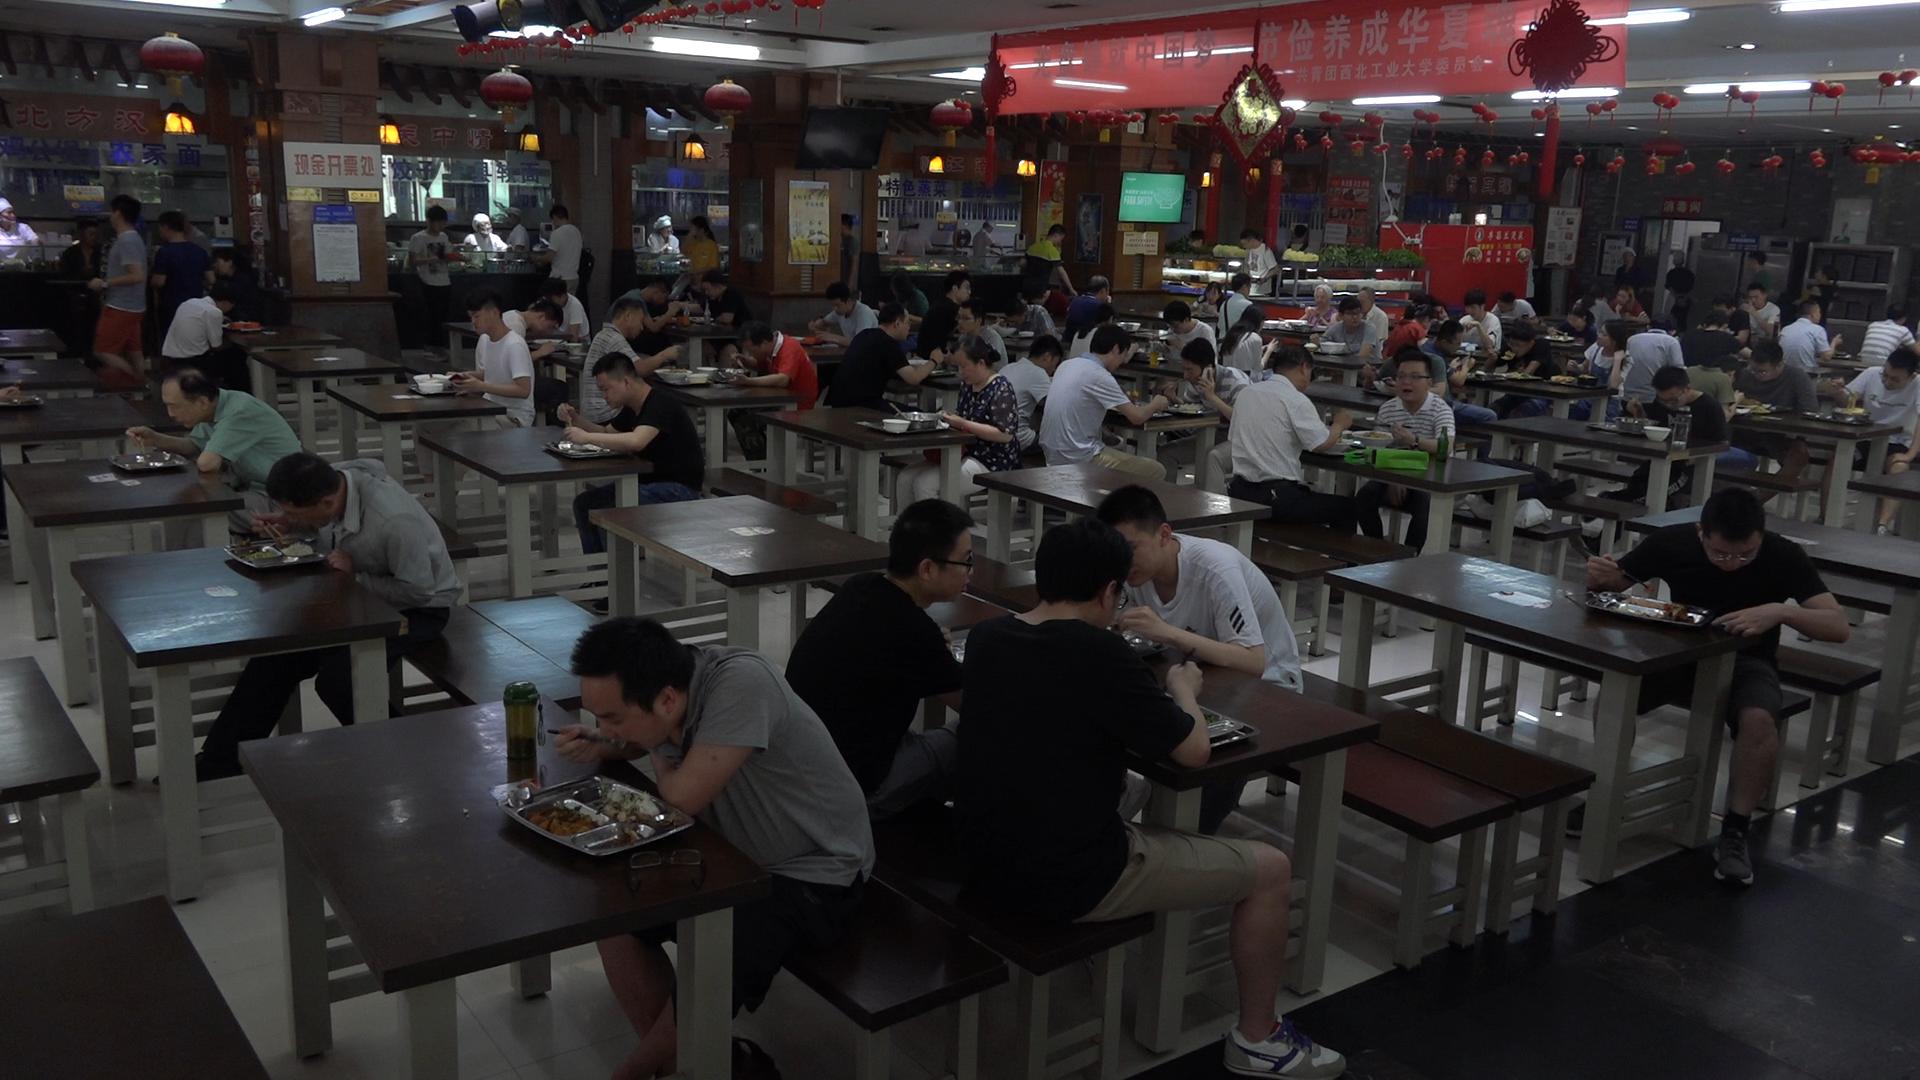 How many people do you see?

76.